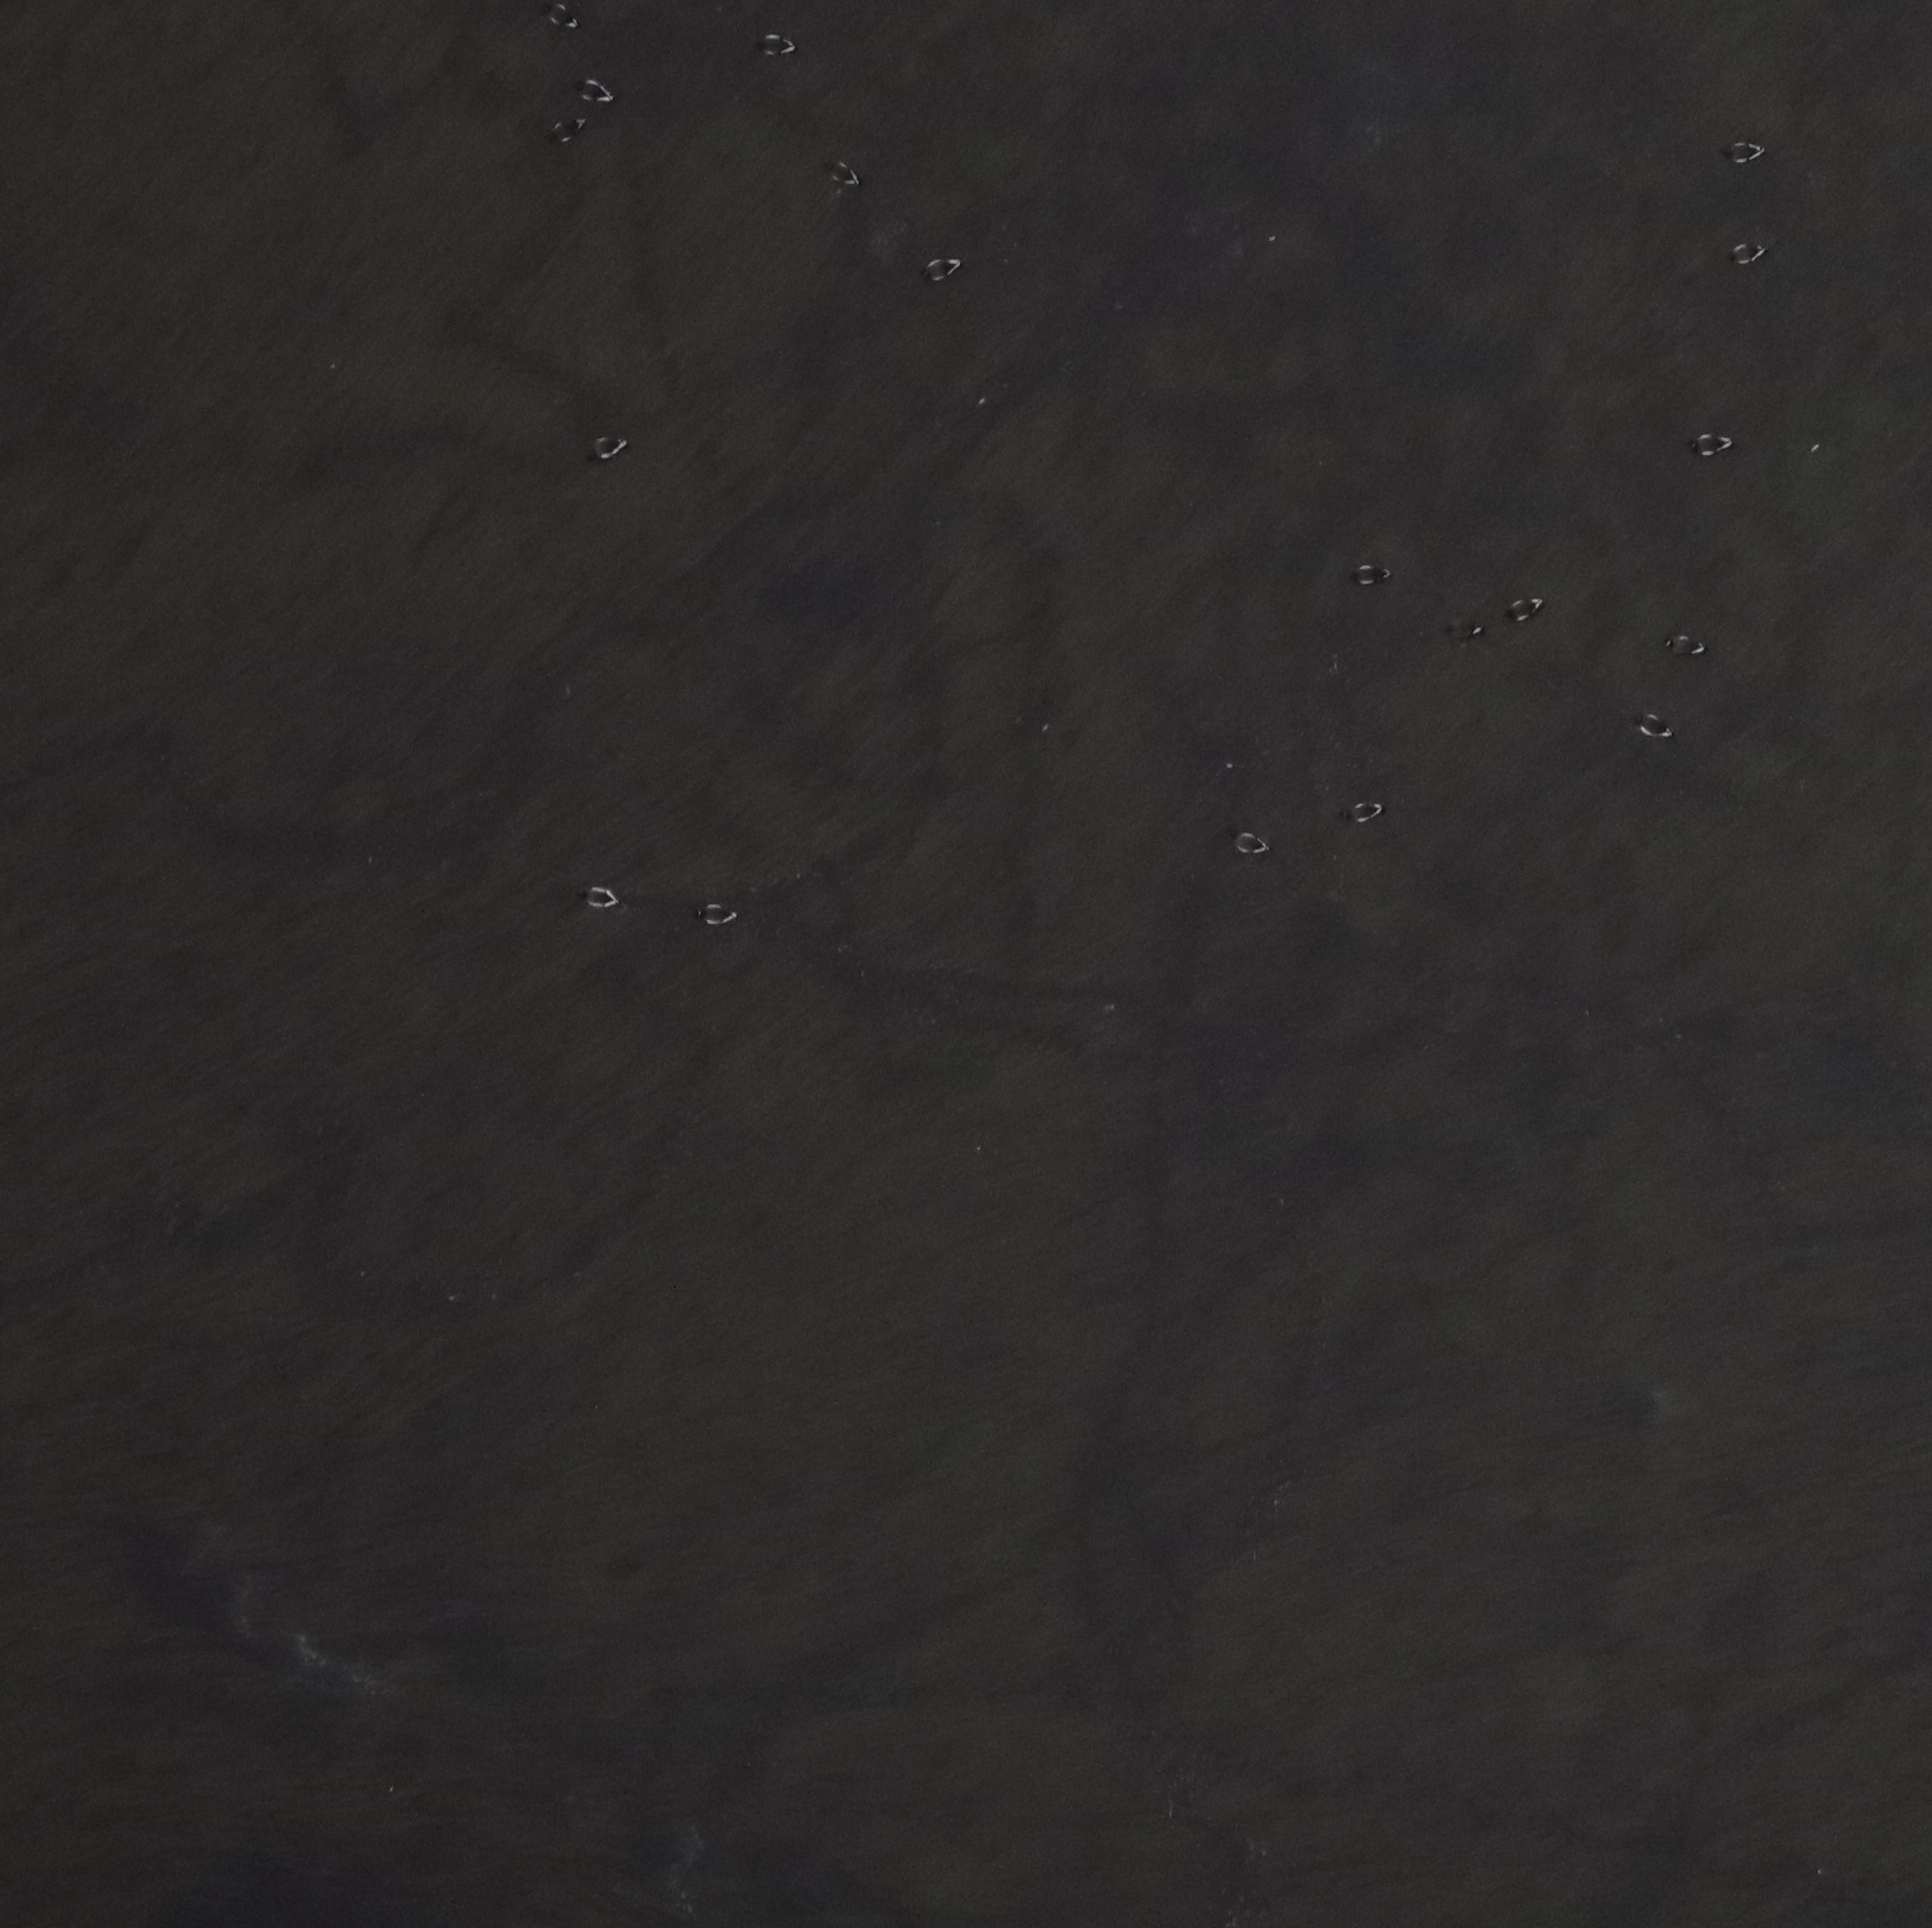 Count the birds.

19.